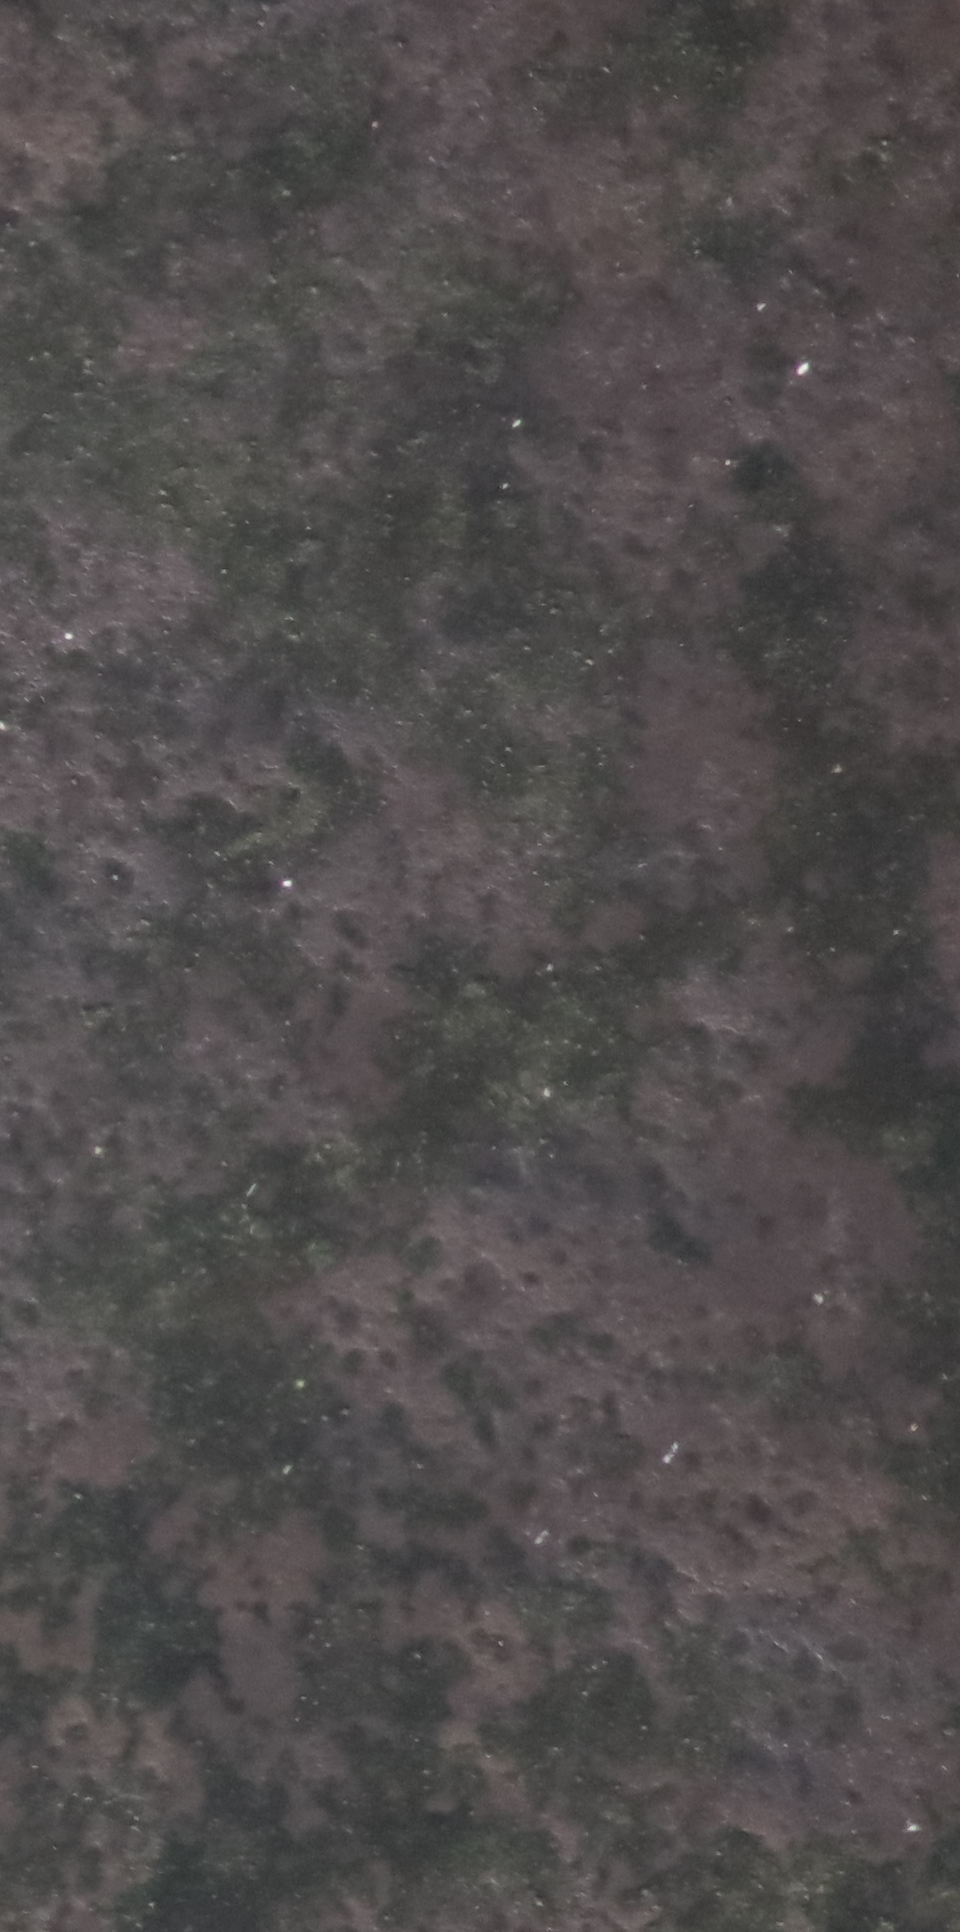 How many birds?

0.